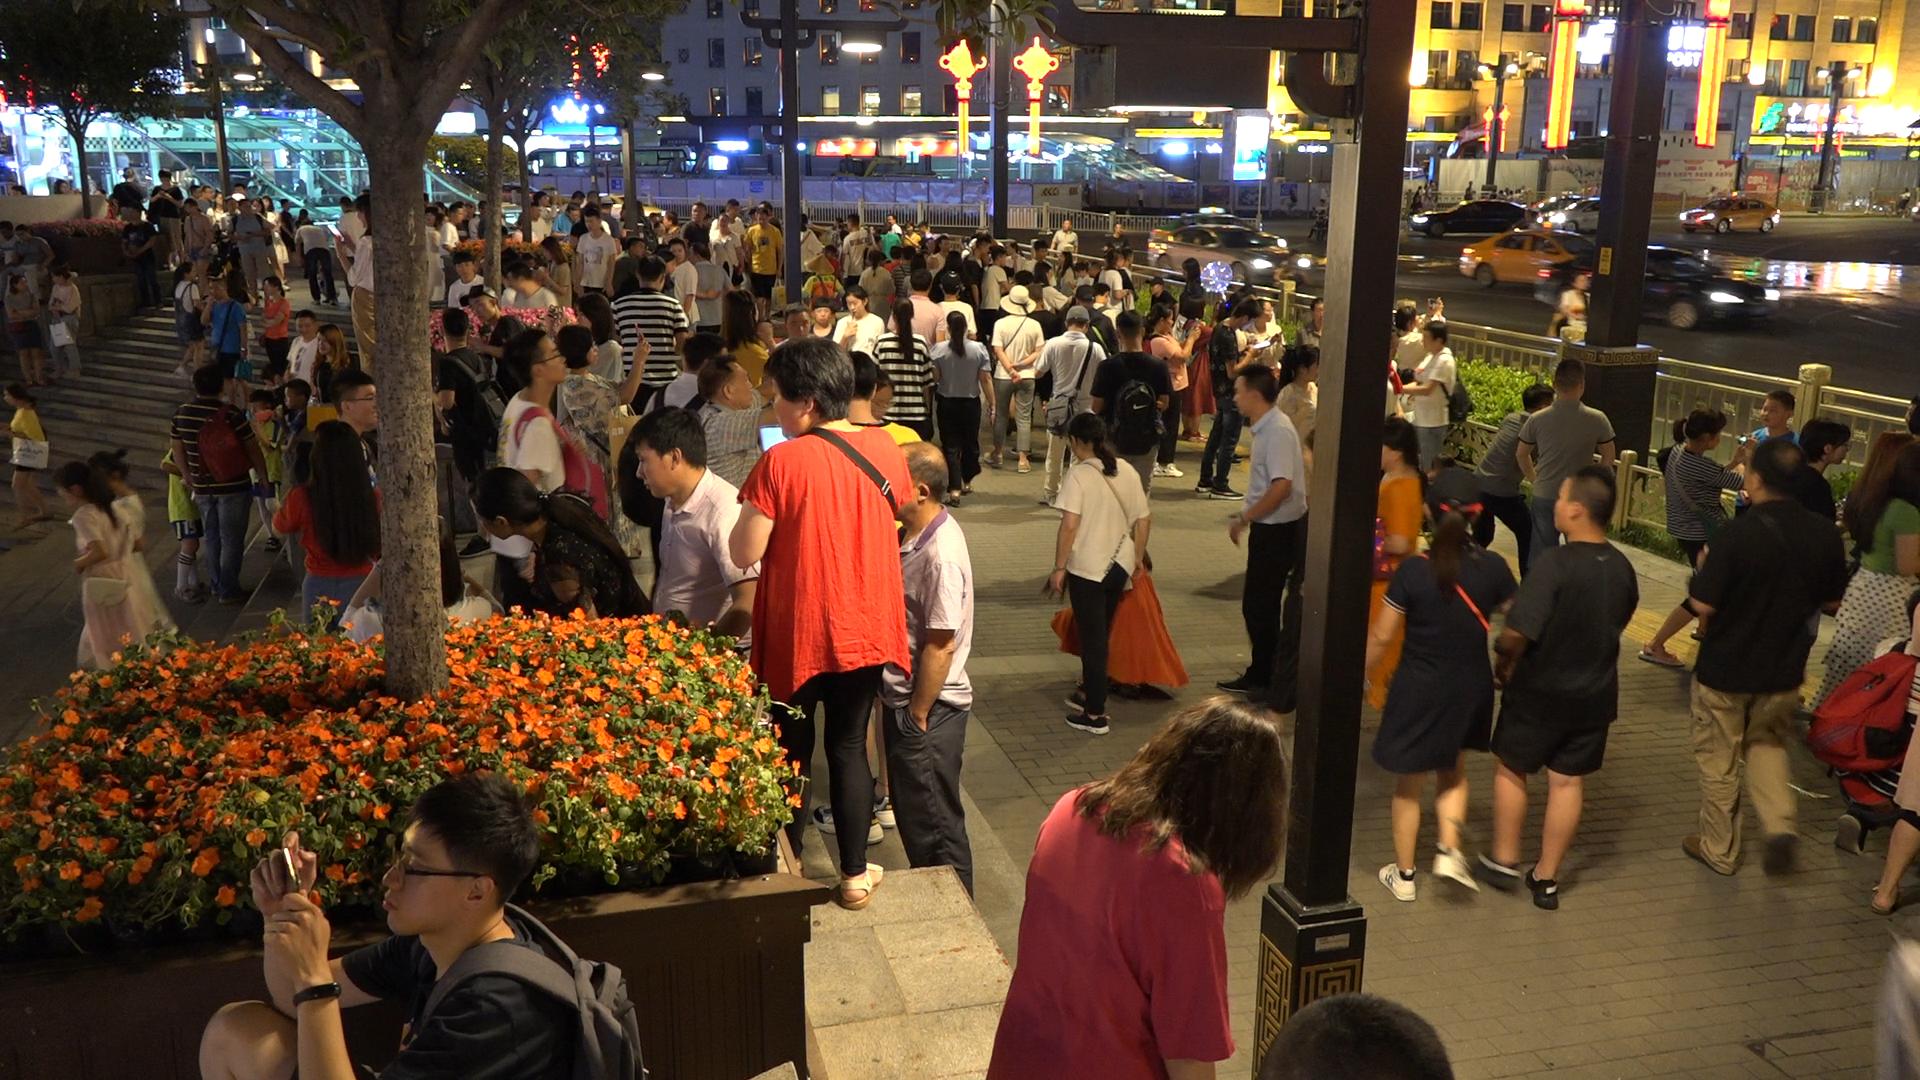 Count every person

163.